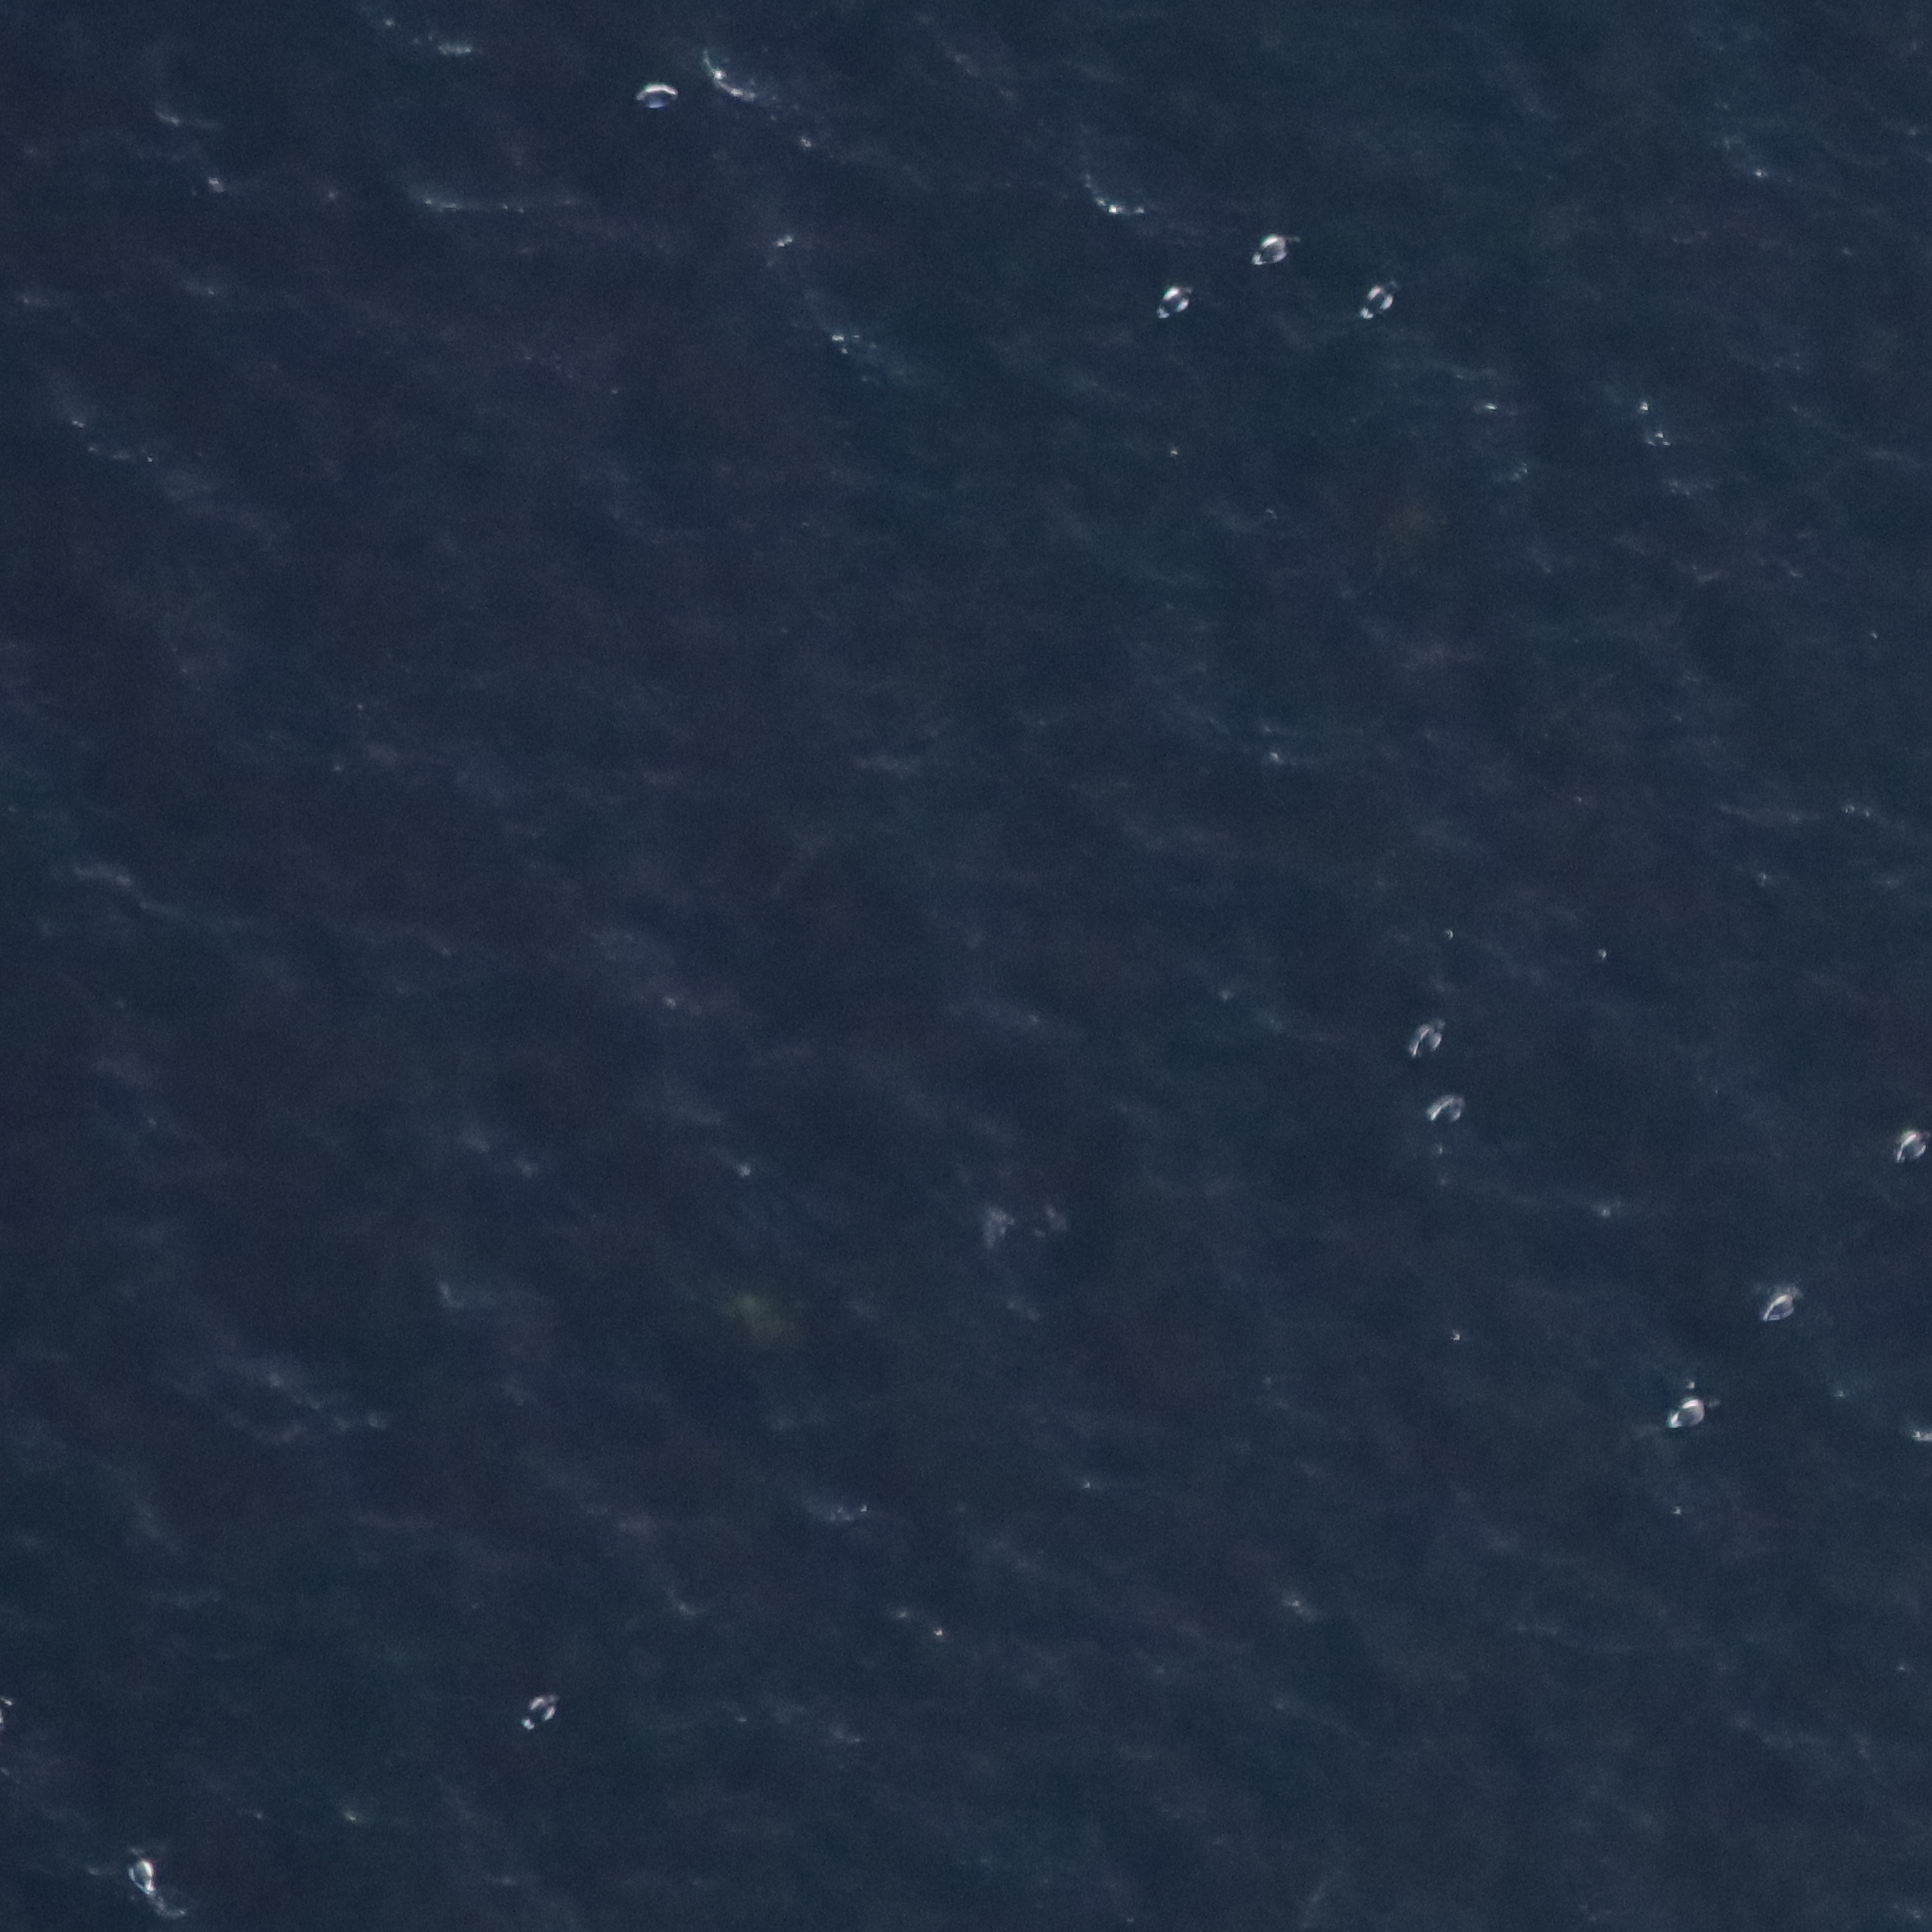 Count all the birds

11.